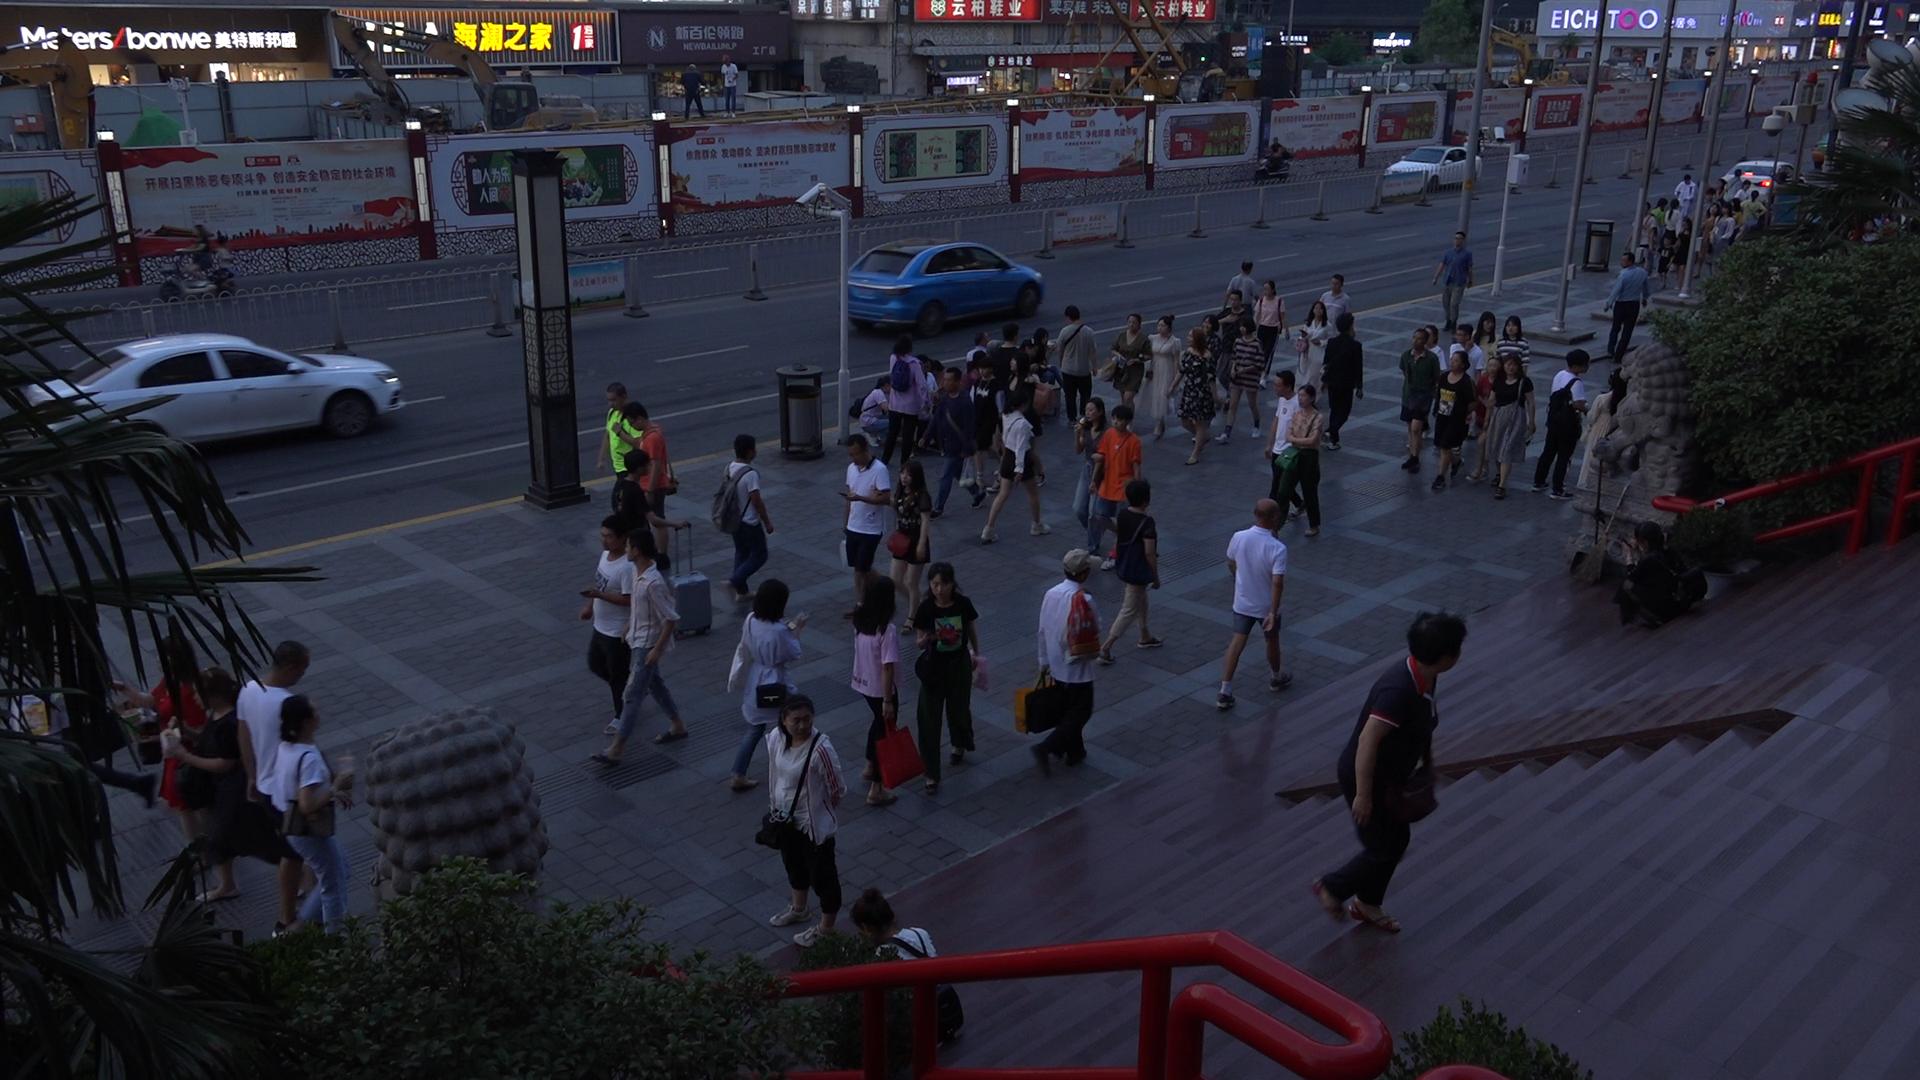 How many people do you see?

79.